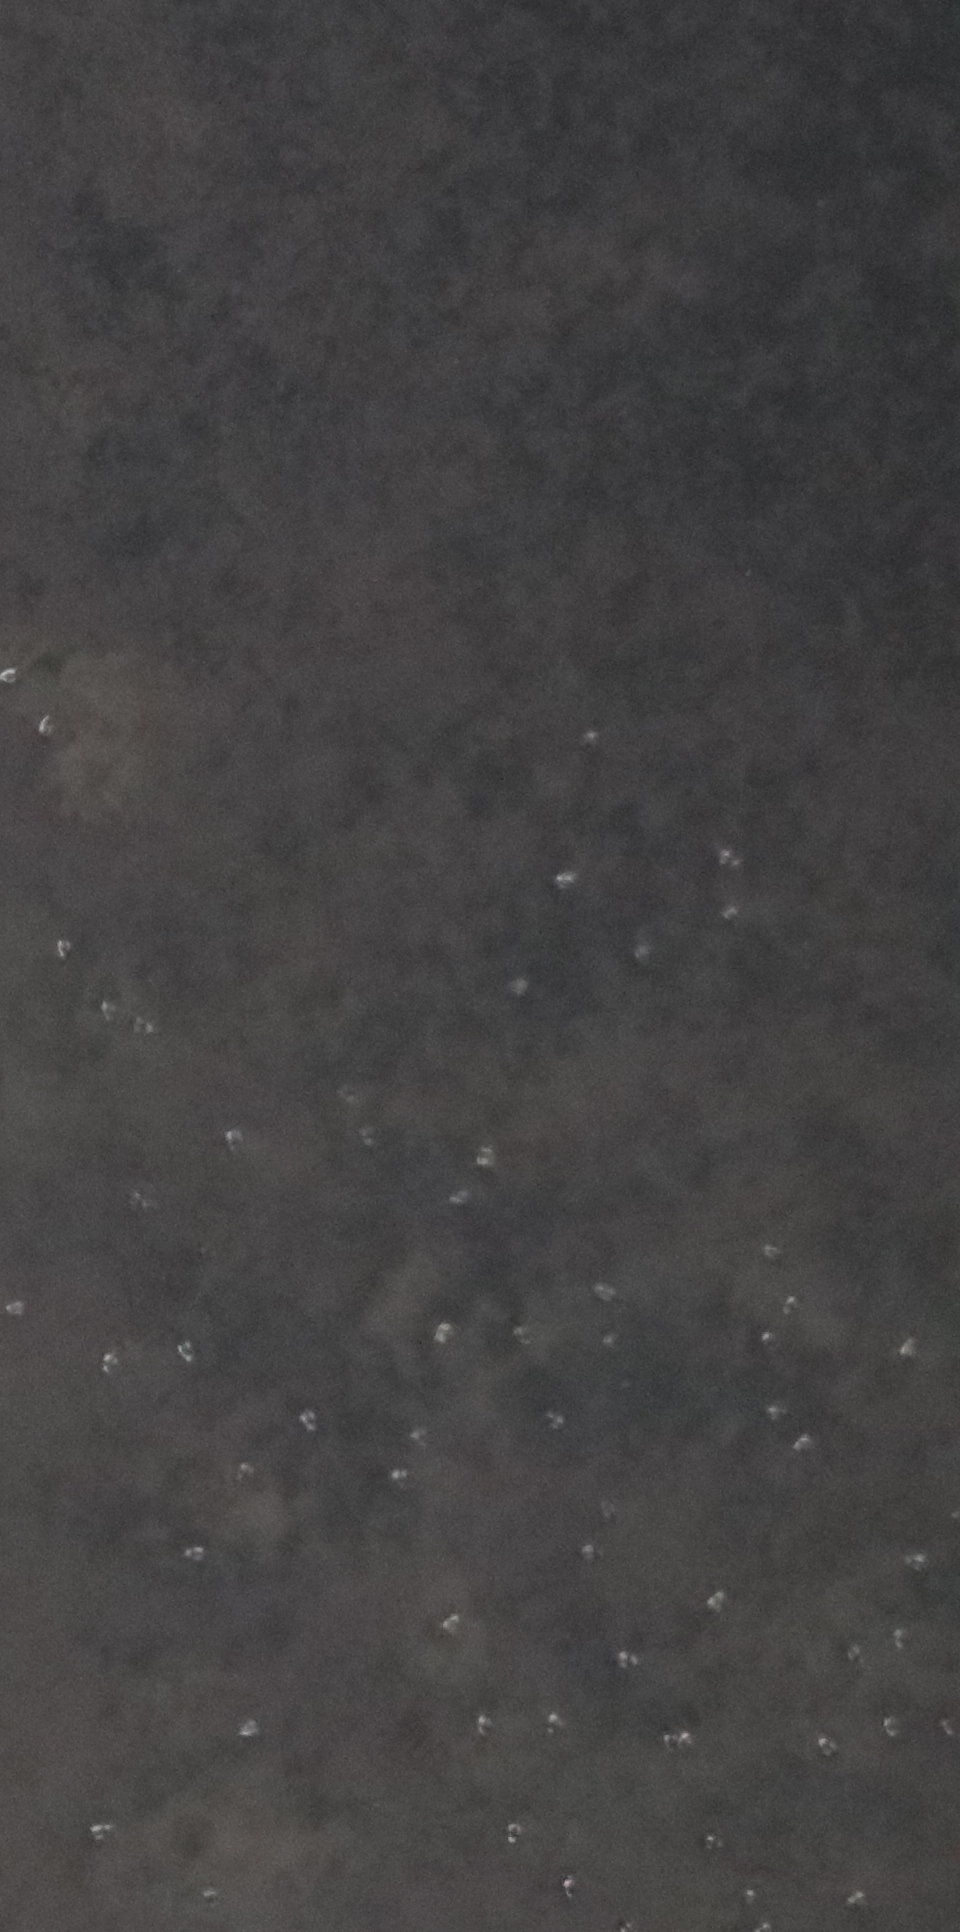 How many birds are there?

59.